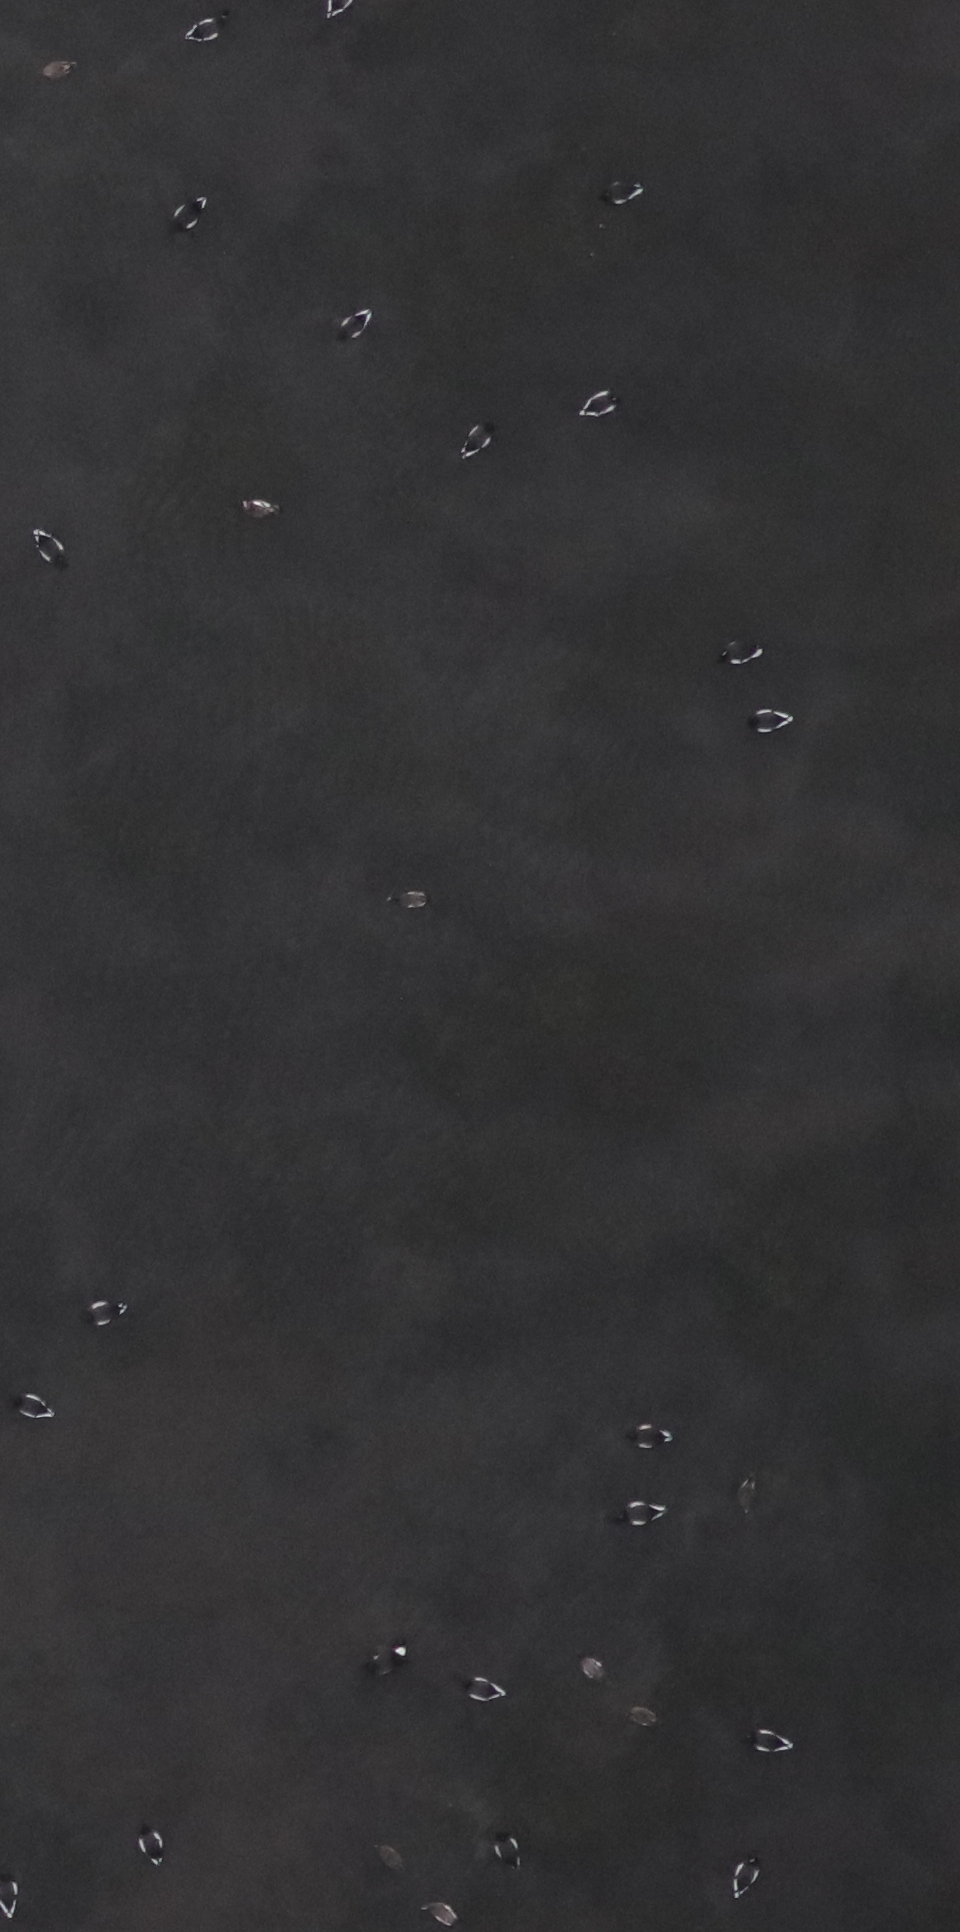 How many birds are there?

28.